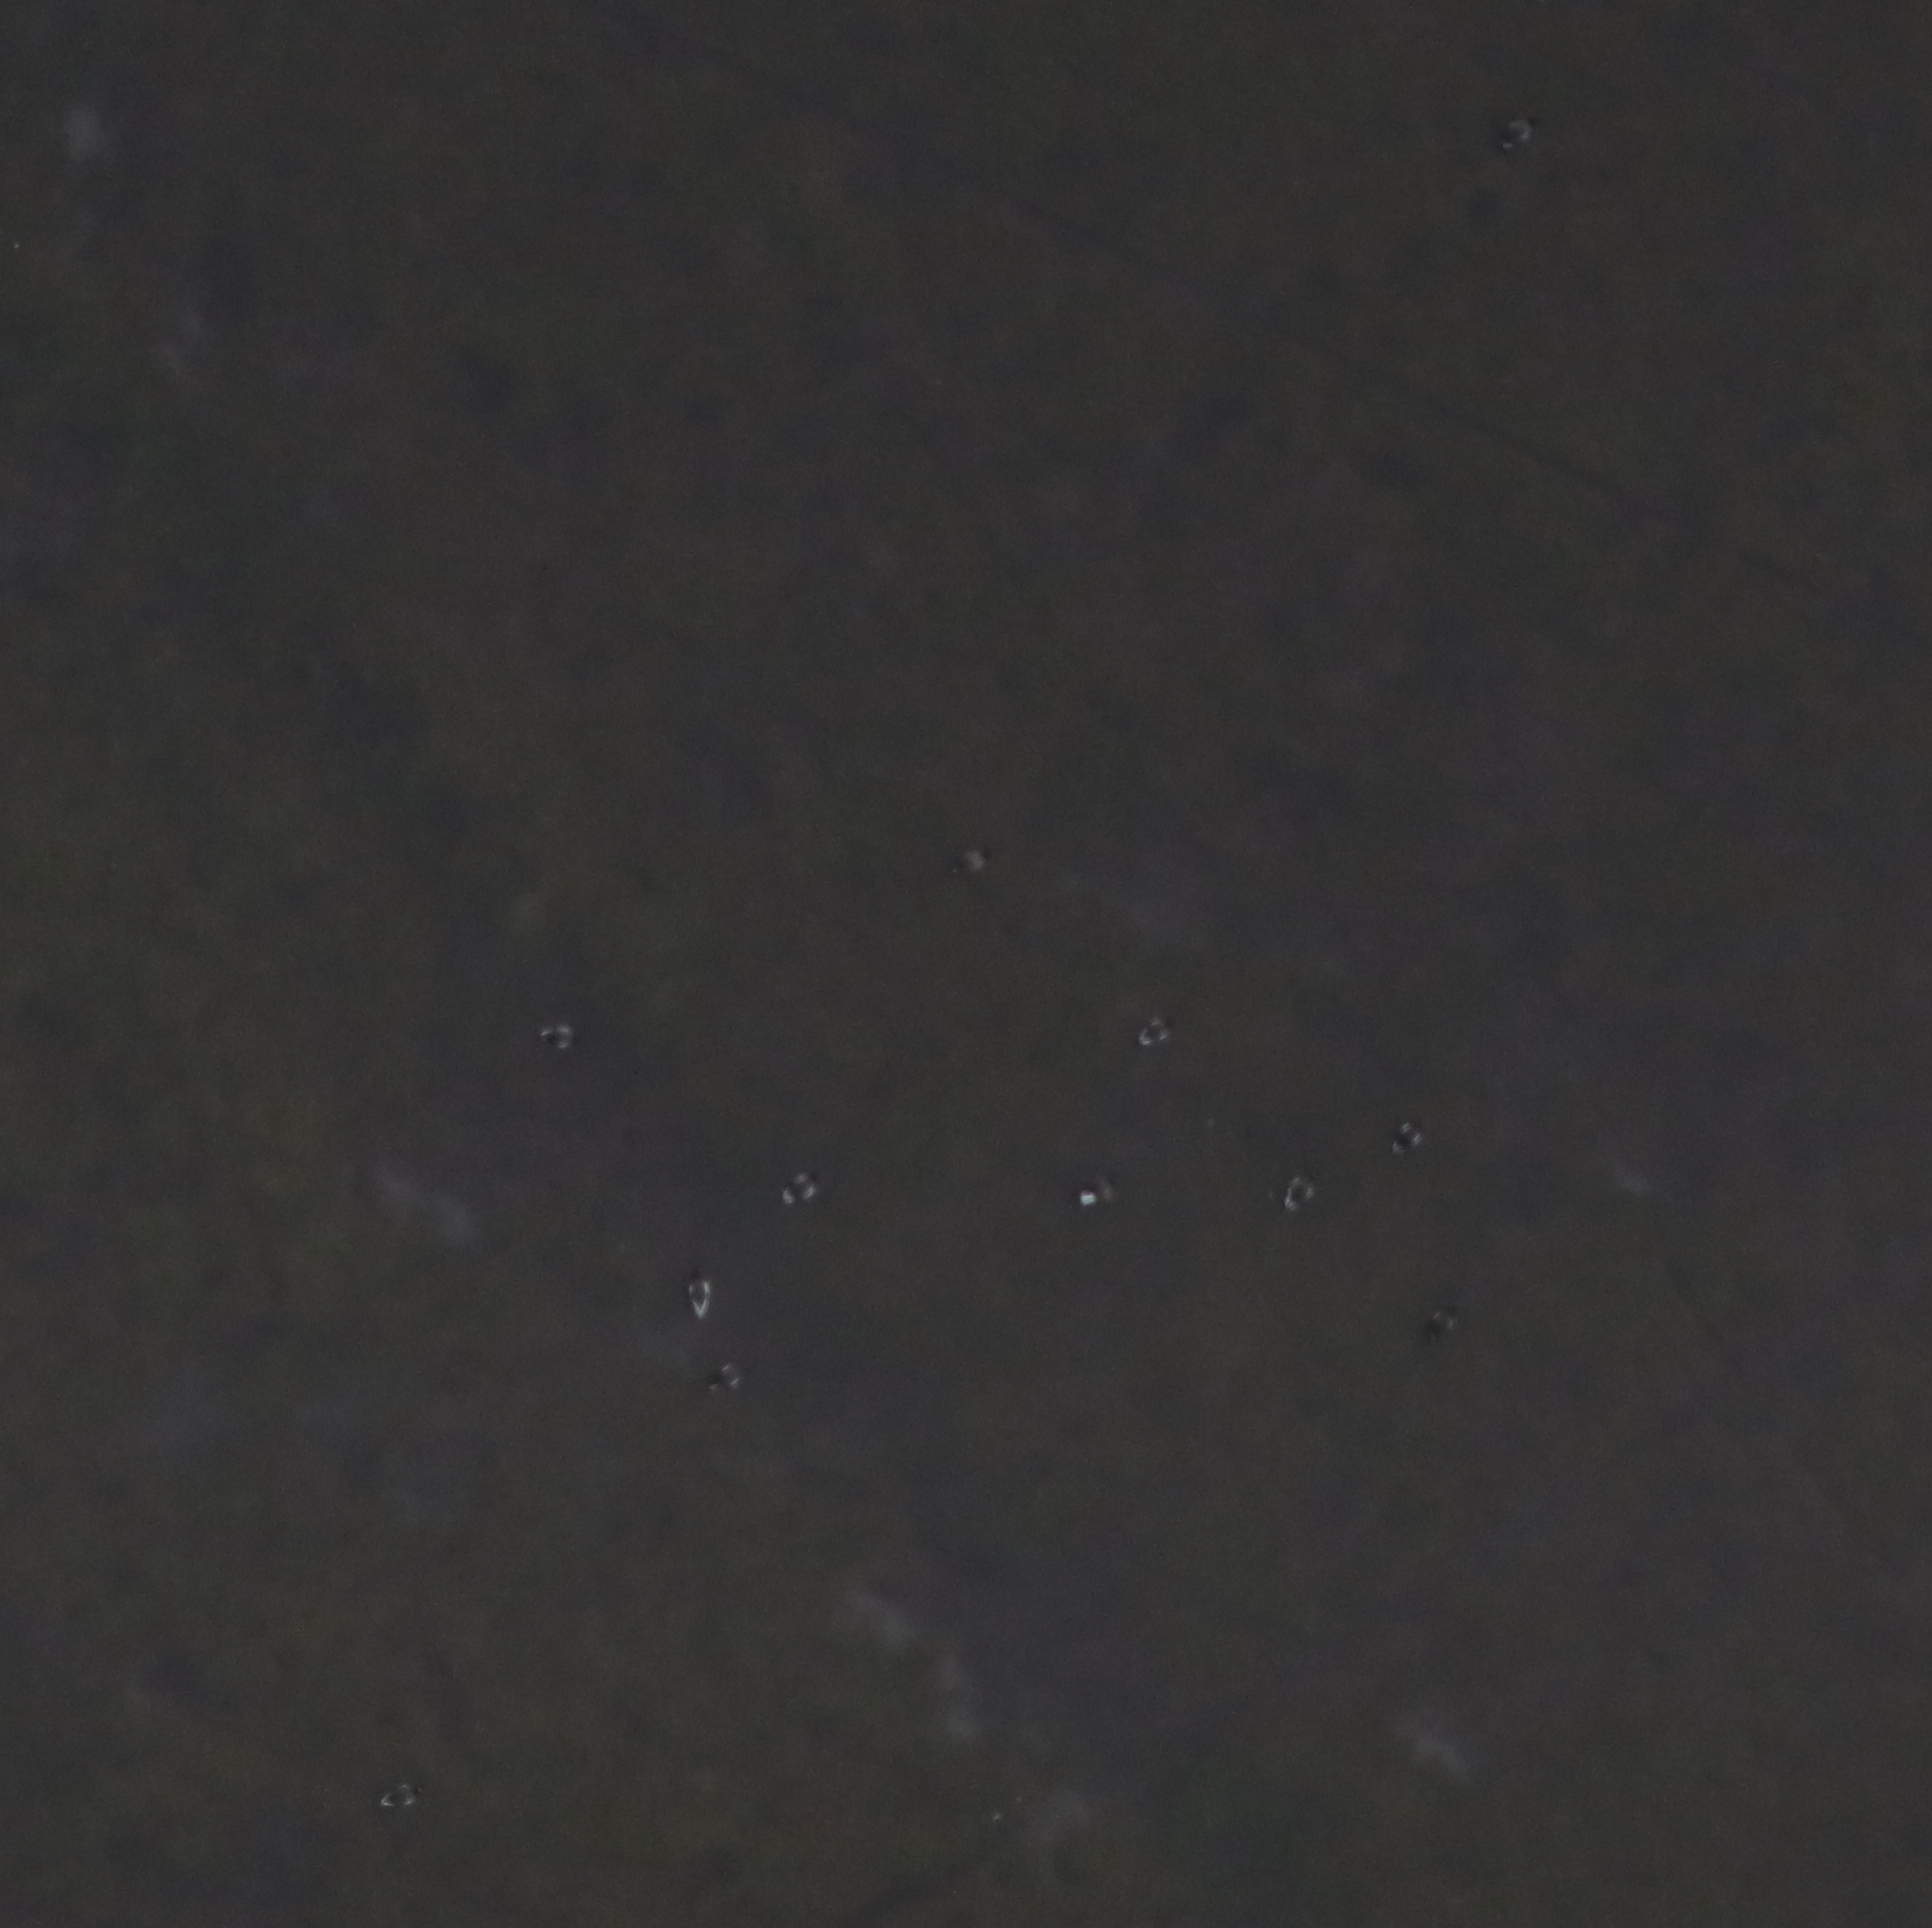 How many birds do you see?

12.